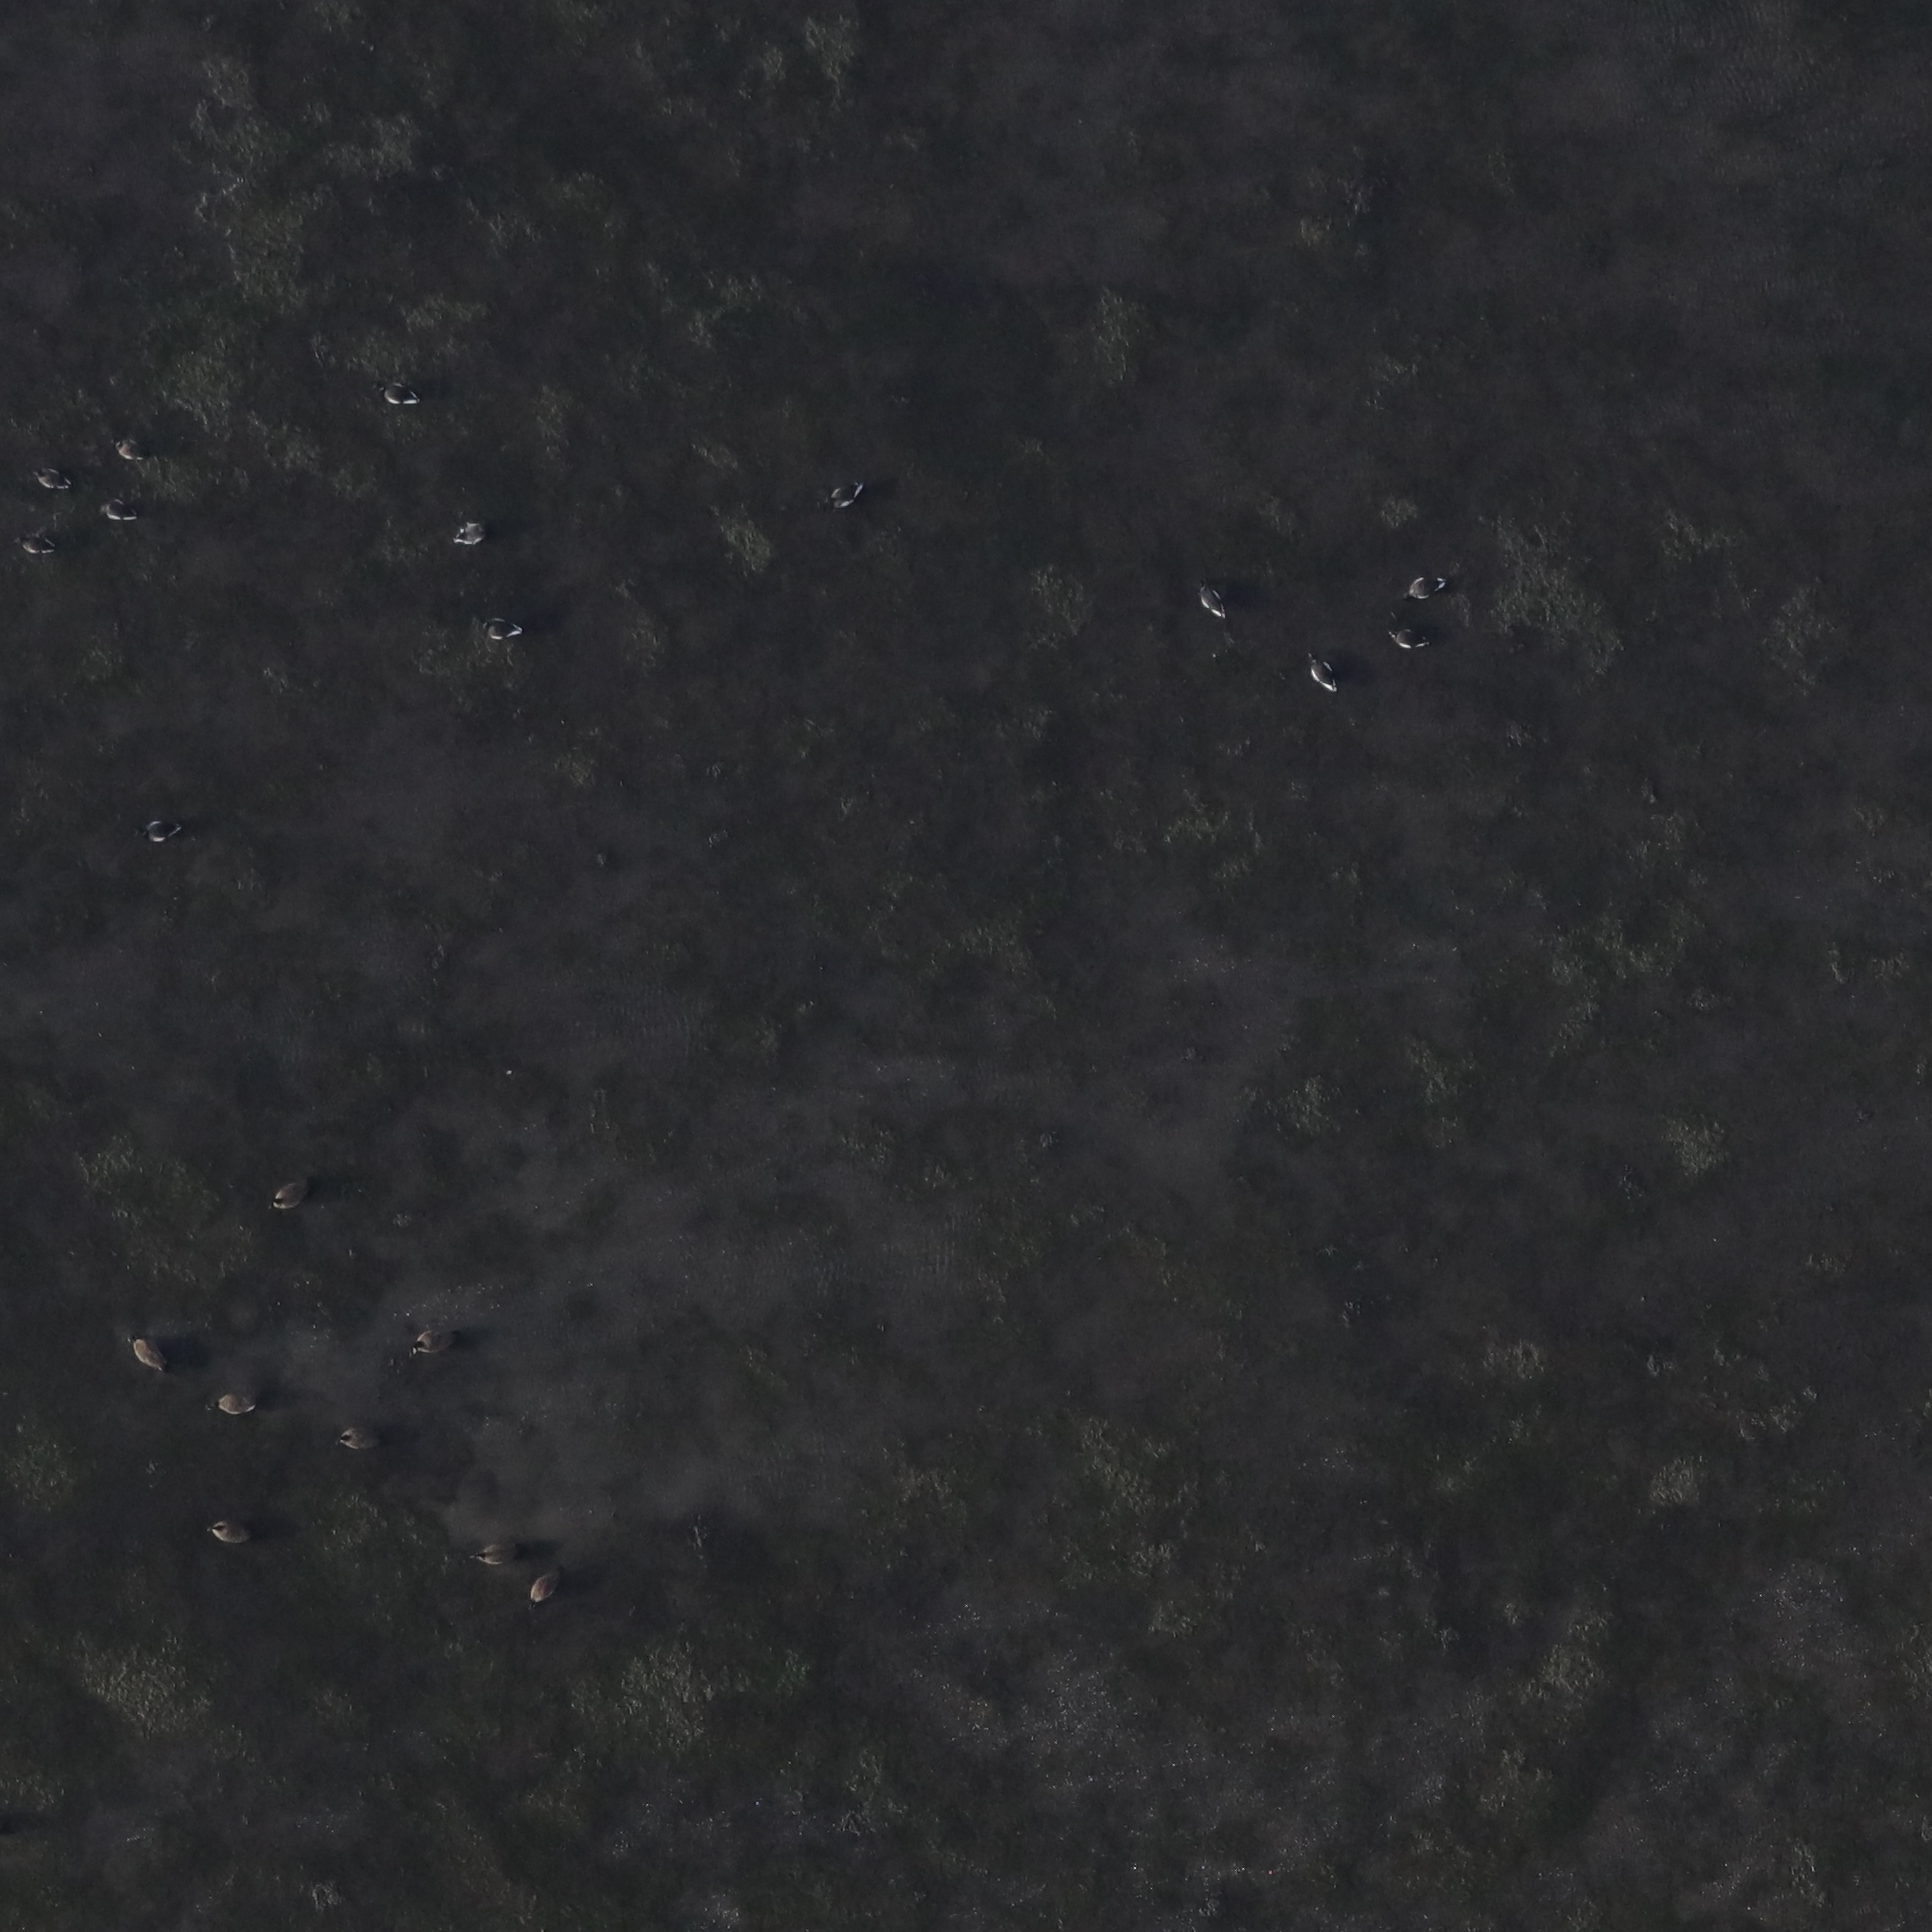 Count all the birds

21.